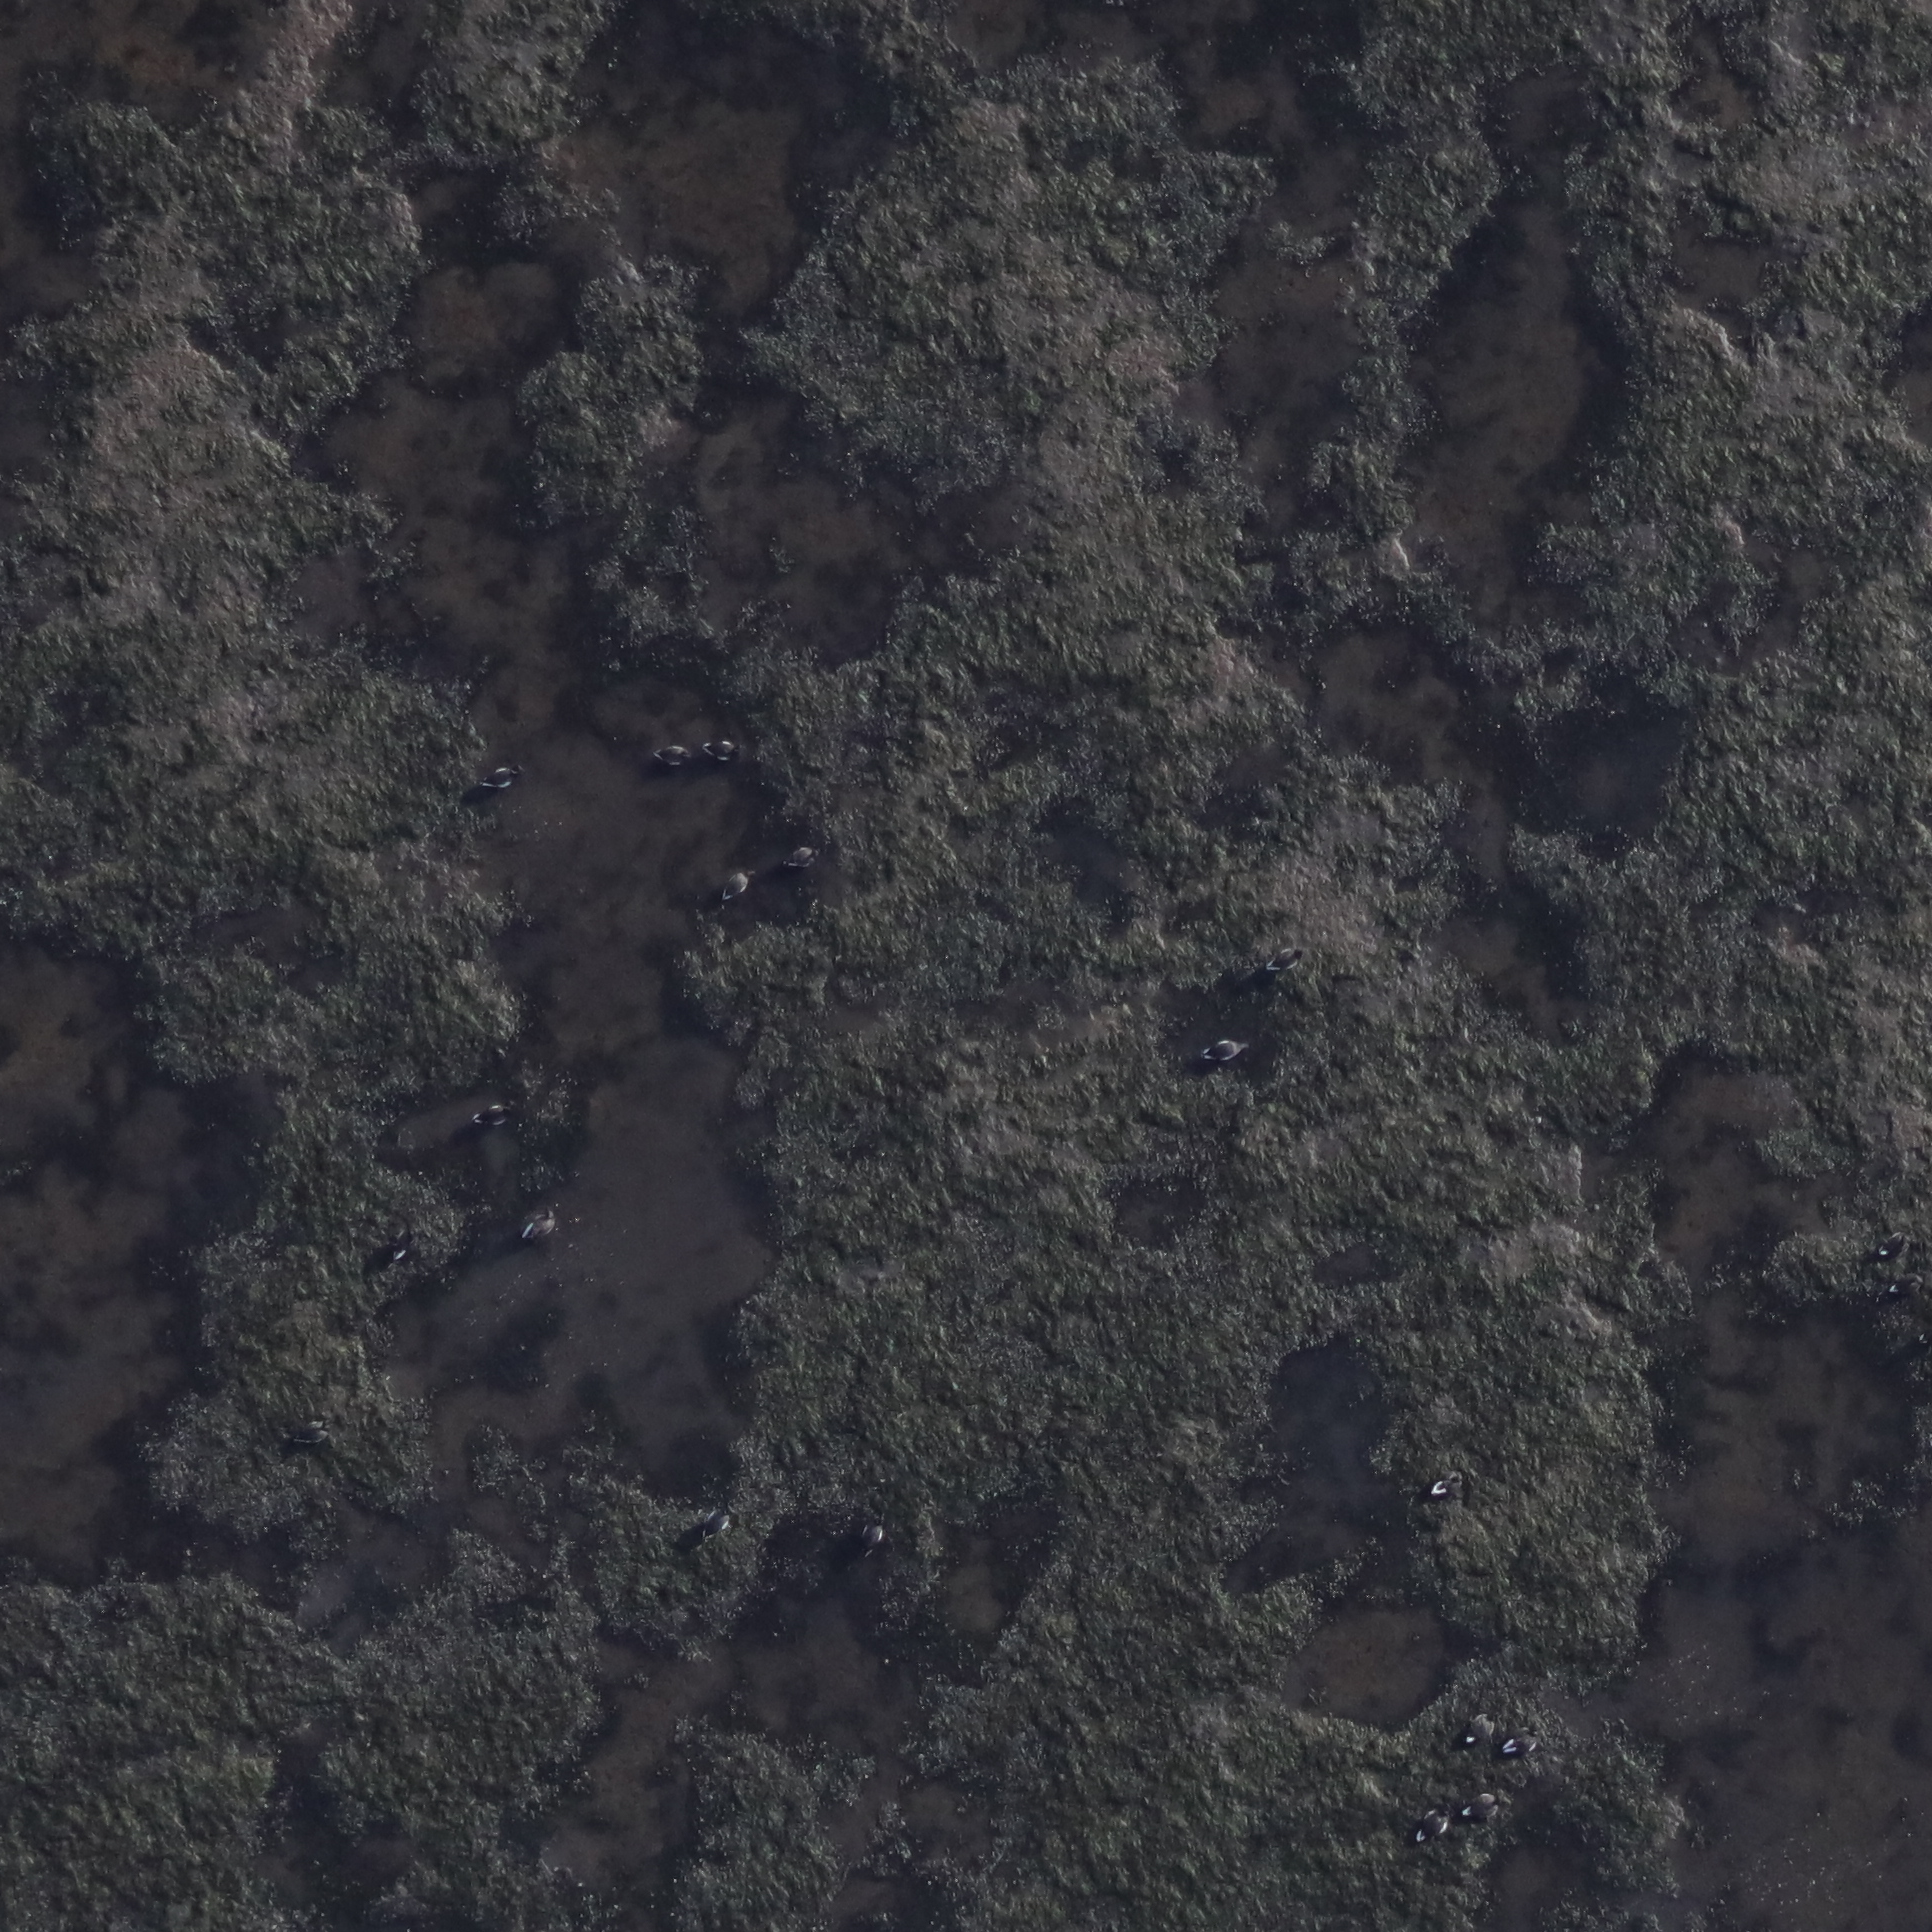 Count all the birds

20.